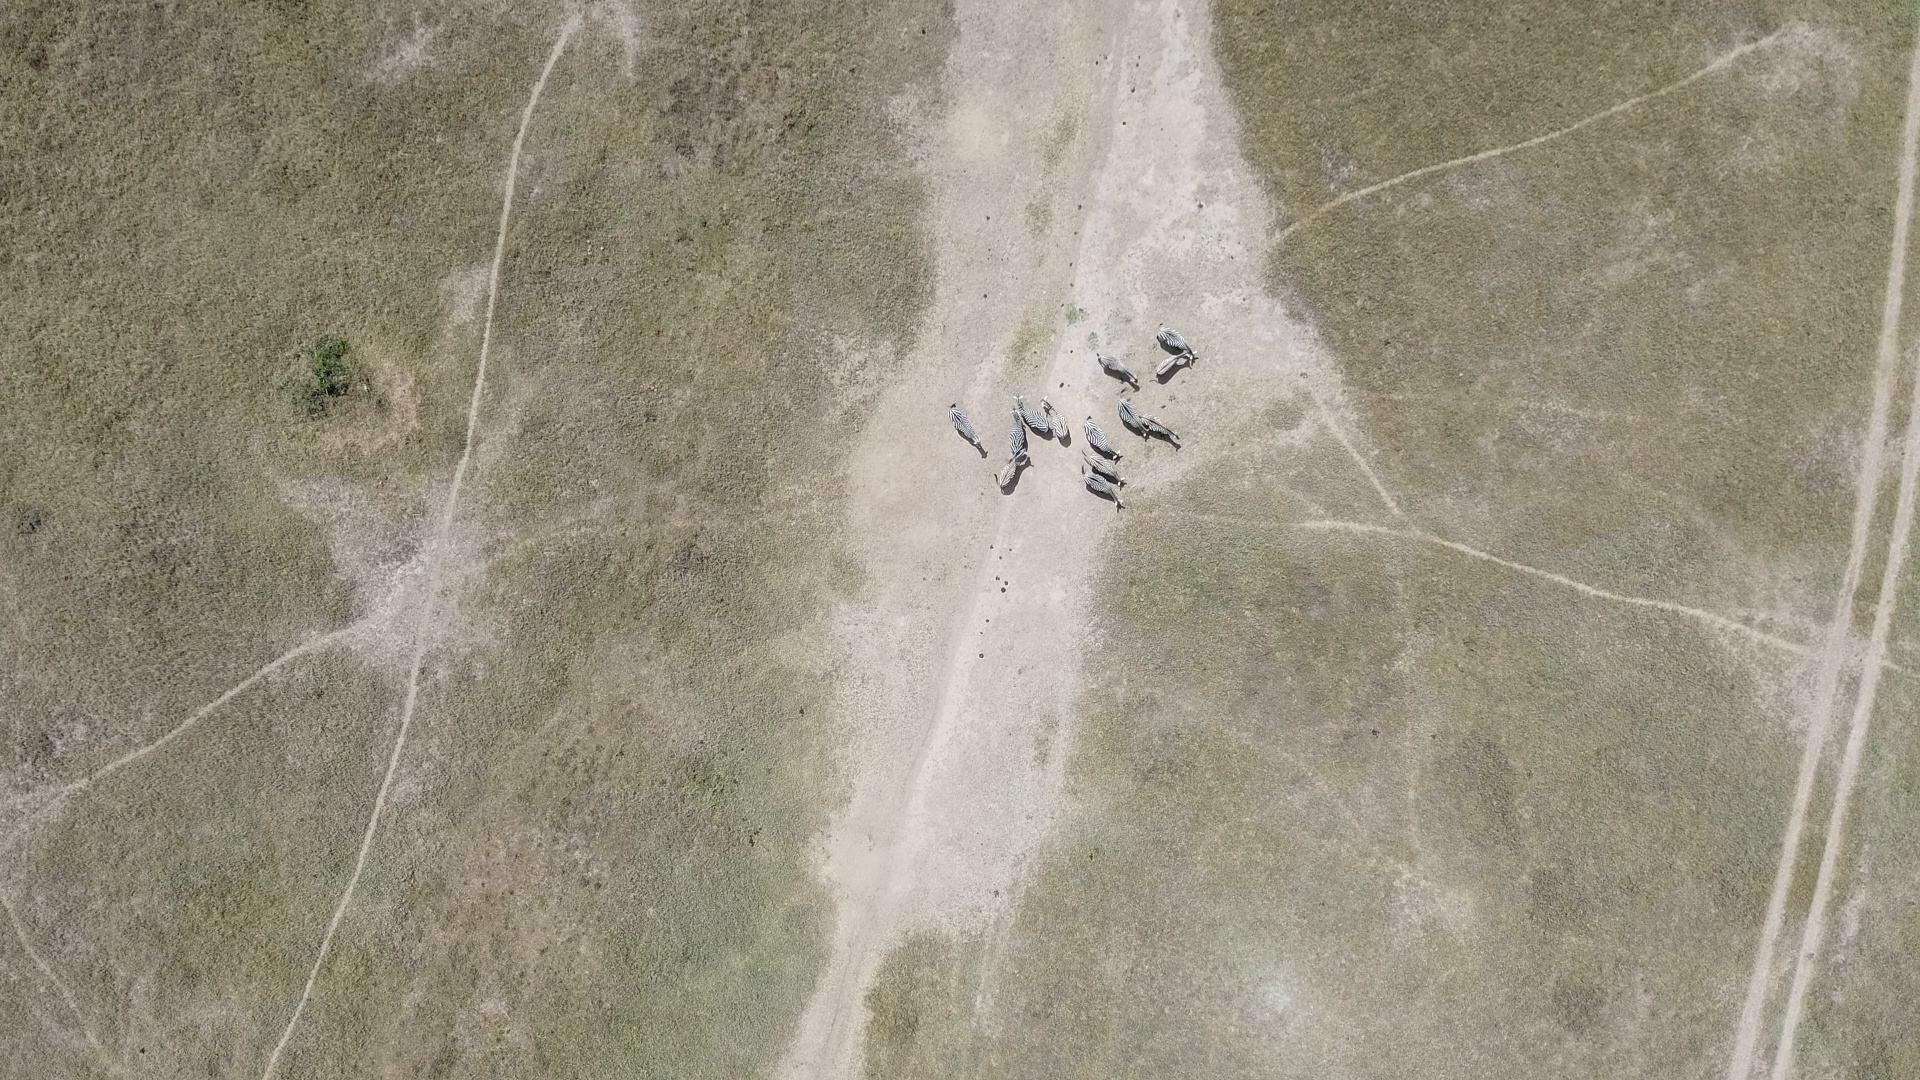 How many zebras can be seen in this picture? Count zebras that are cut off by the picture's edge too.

13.